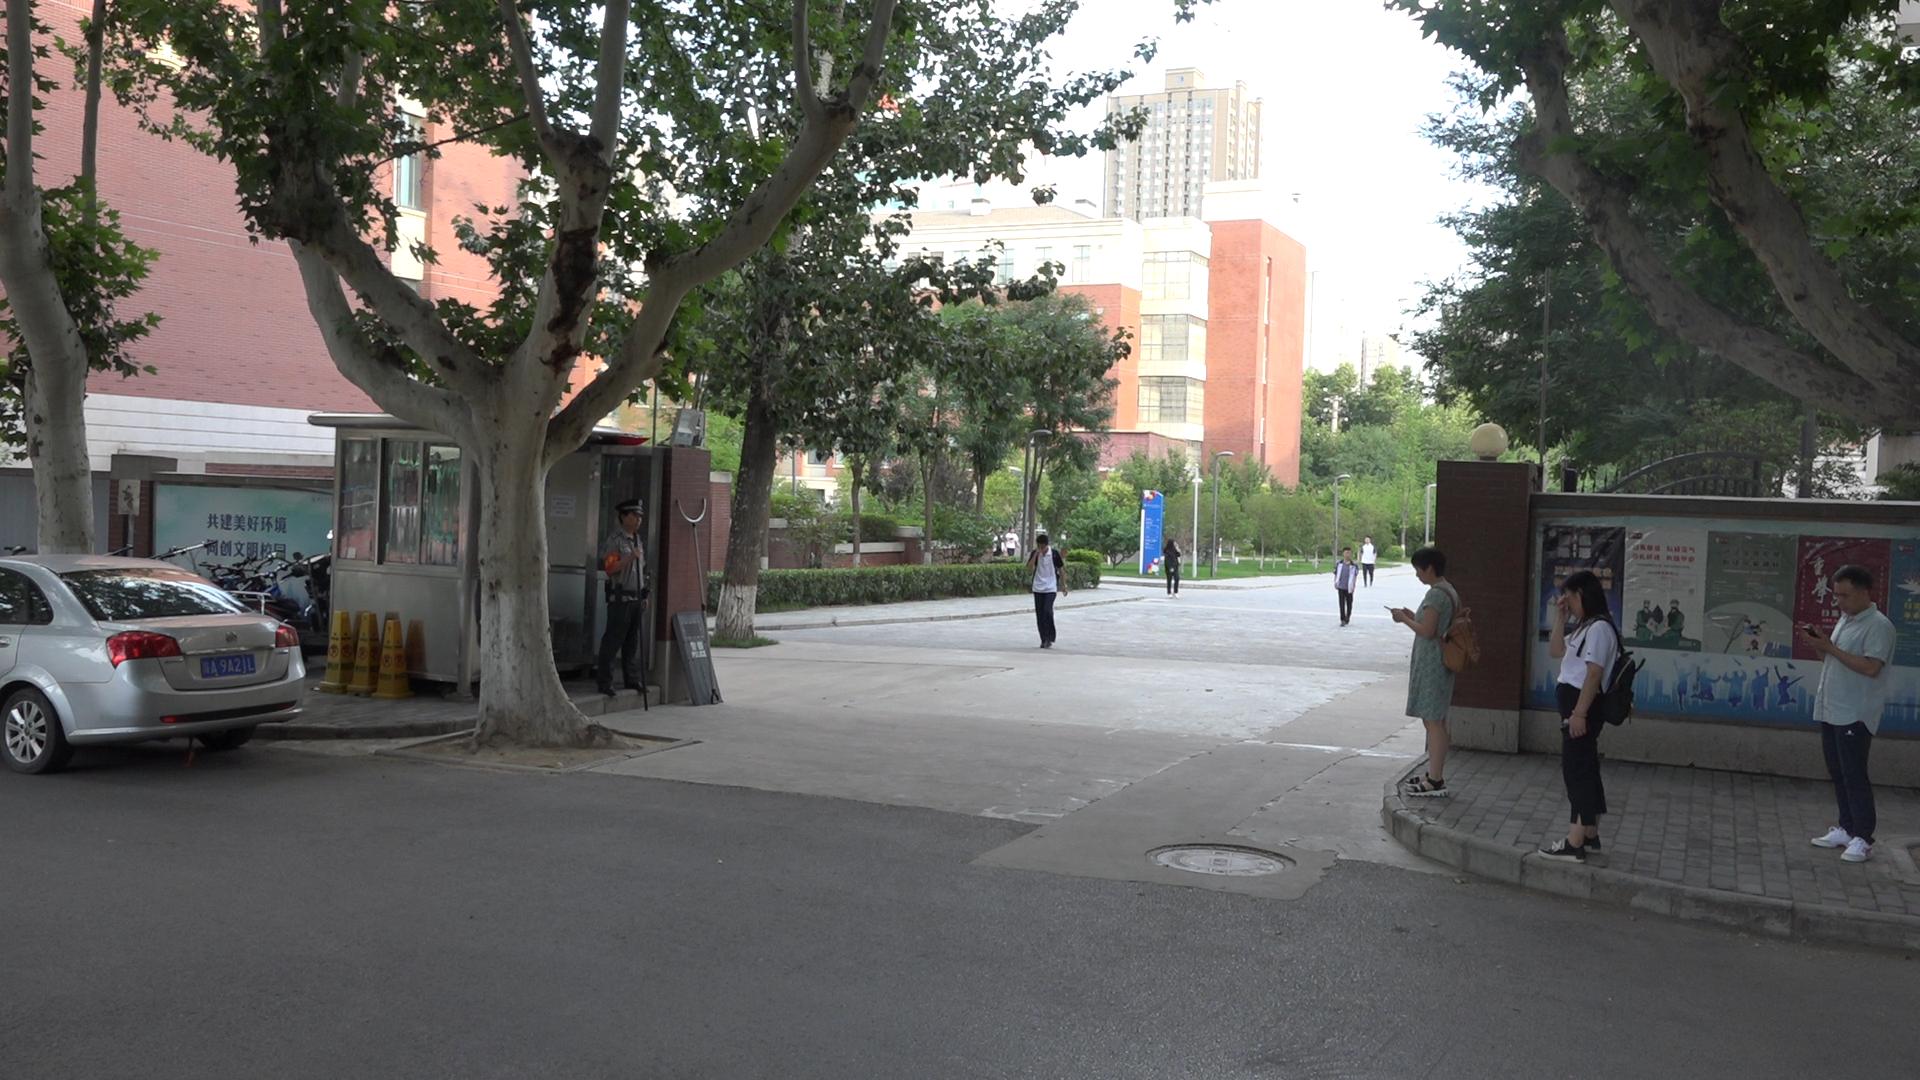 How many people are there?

10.